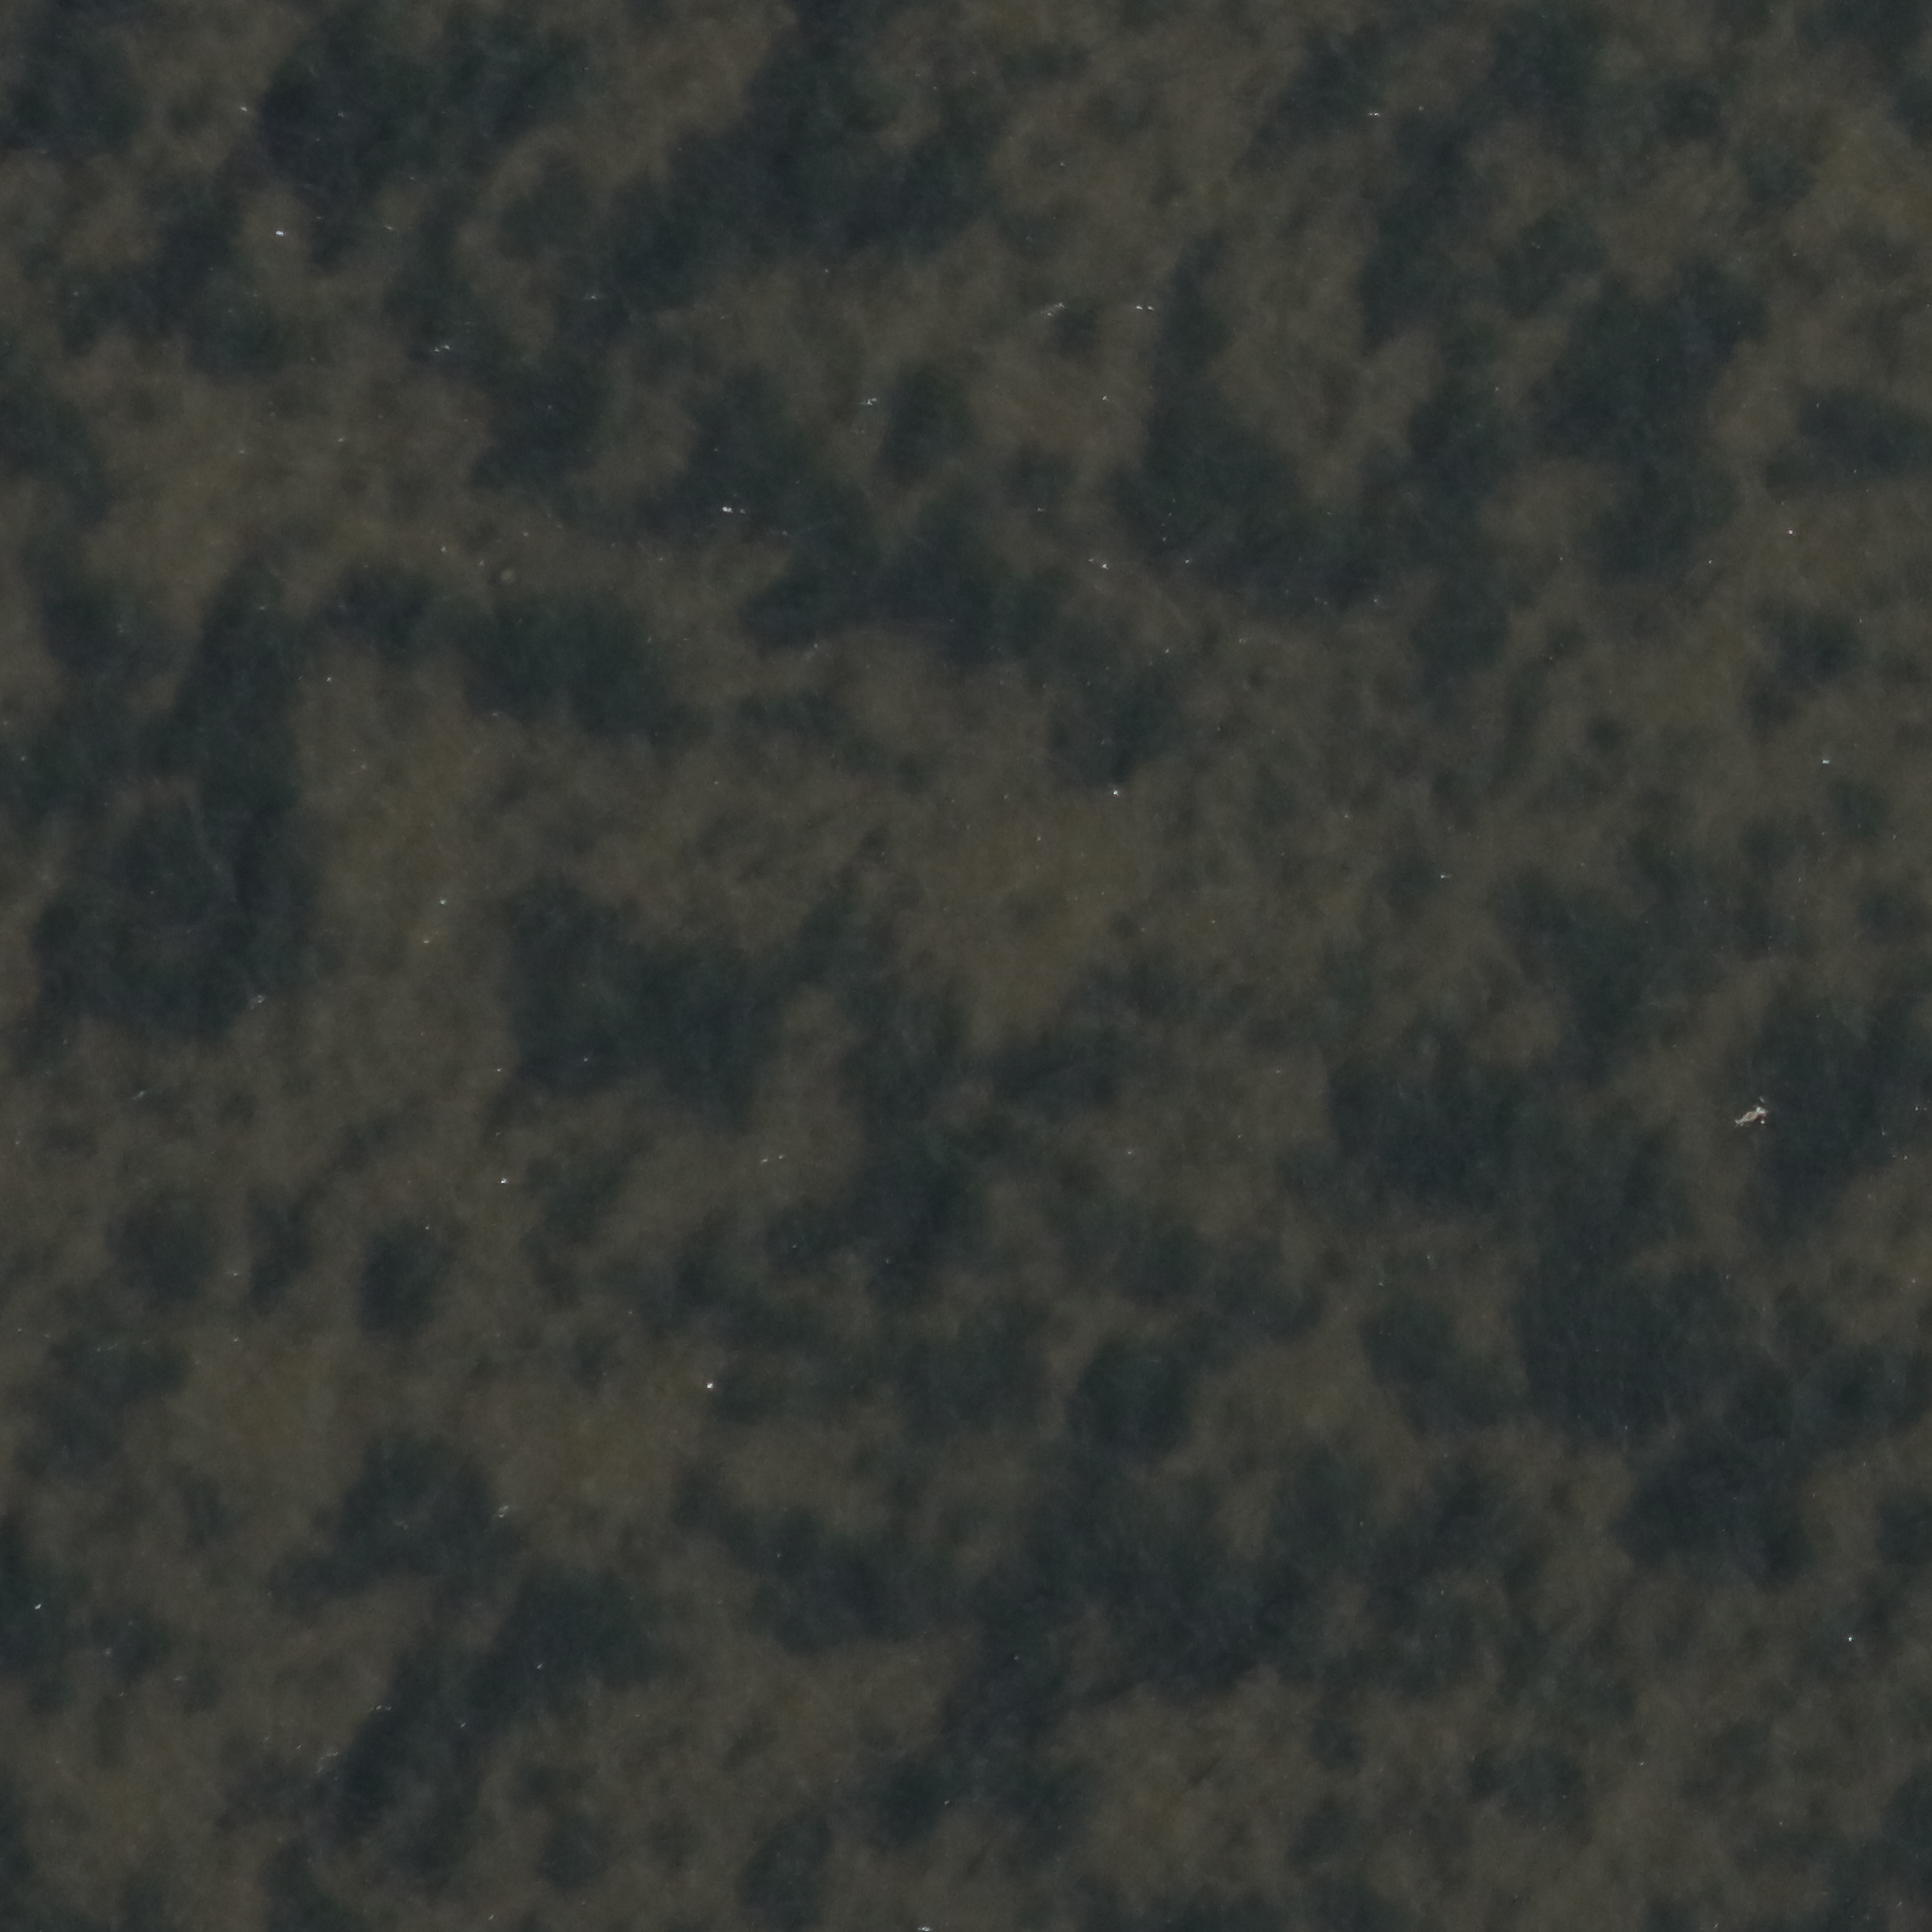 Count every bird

1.